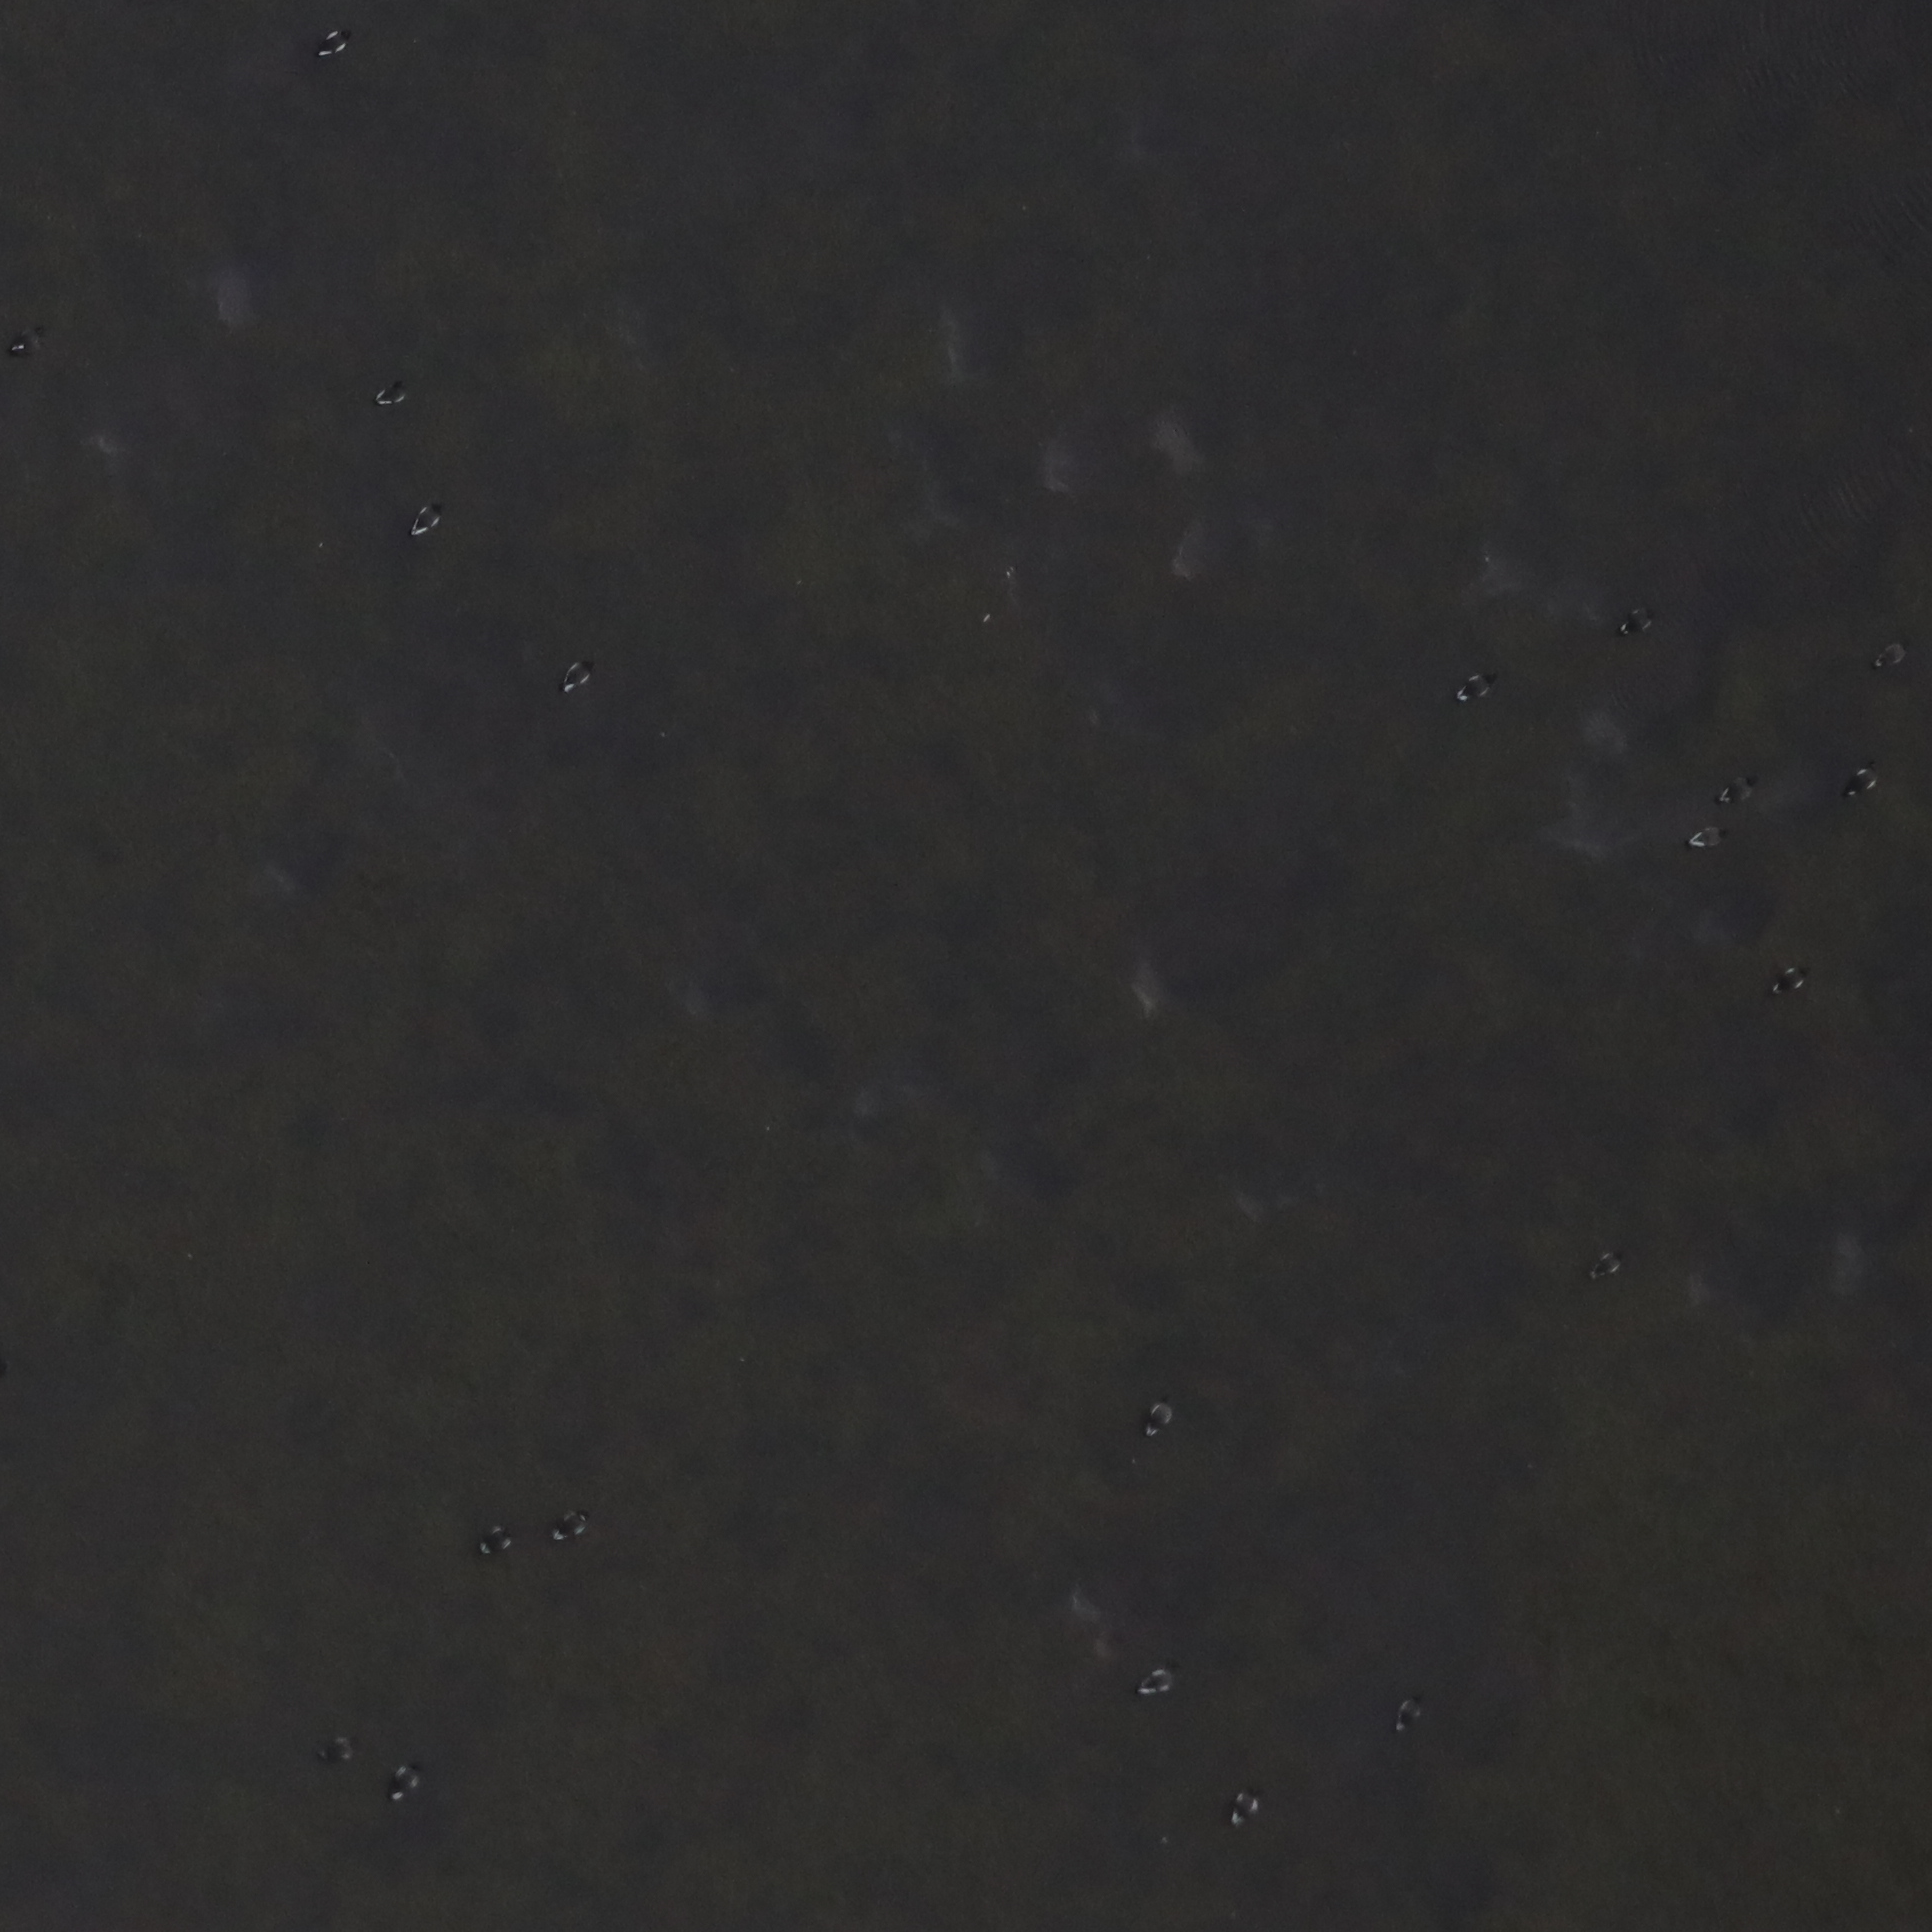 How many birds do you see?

21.